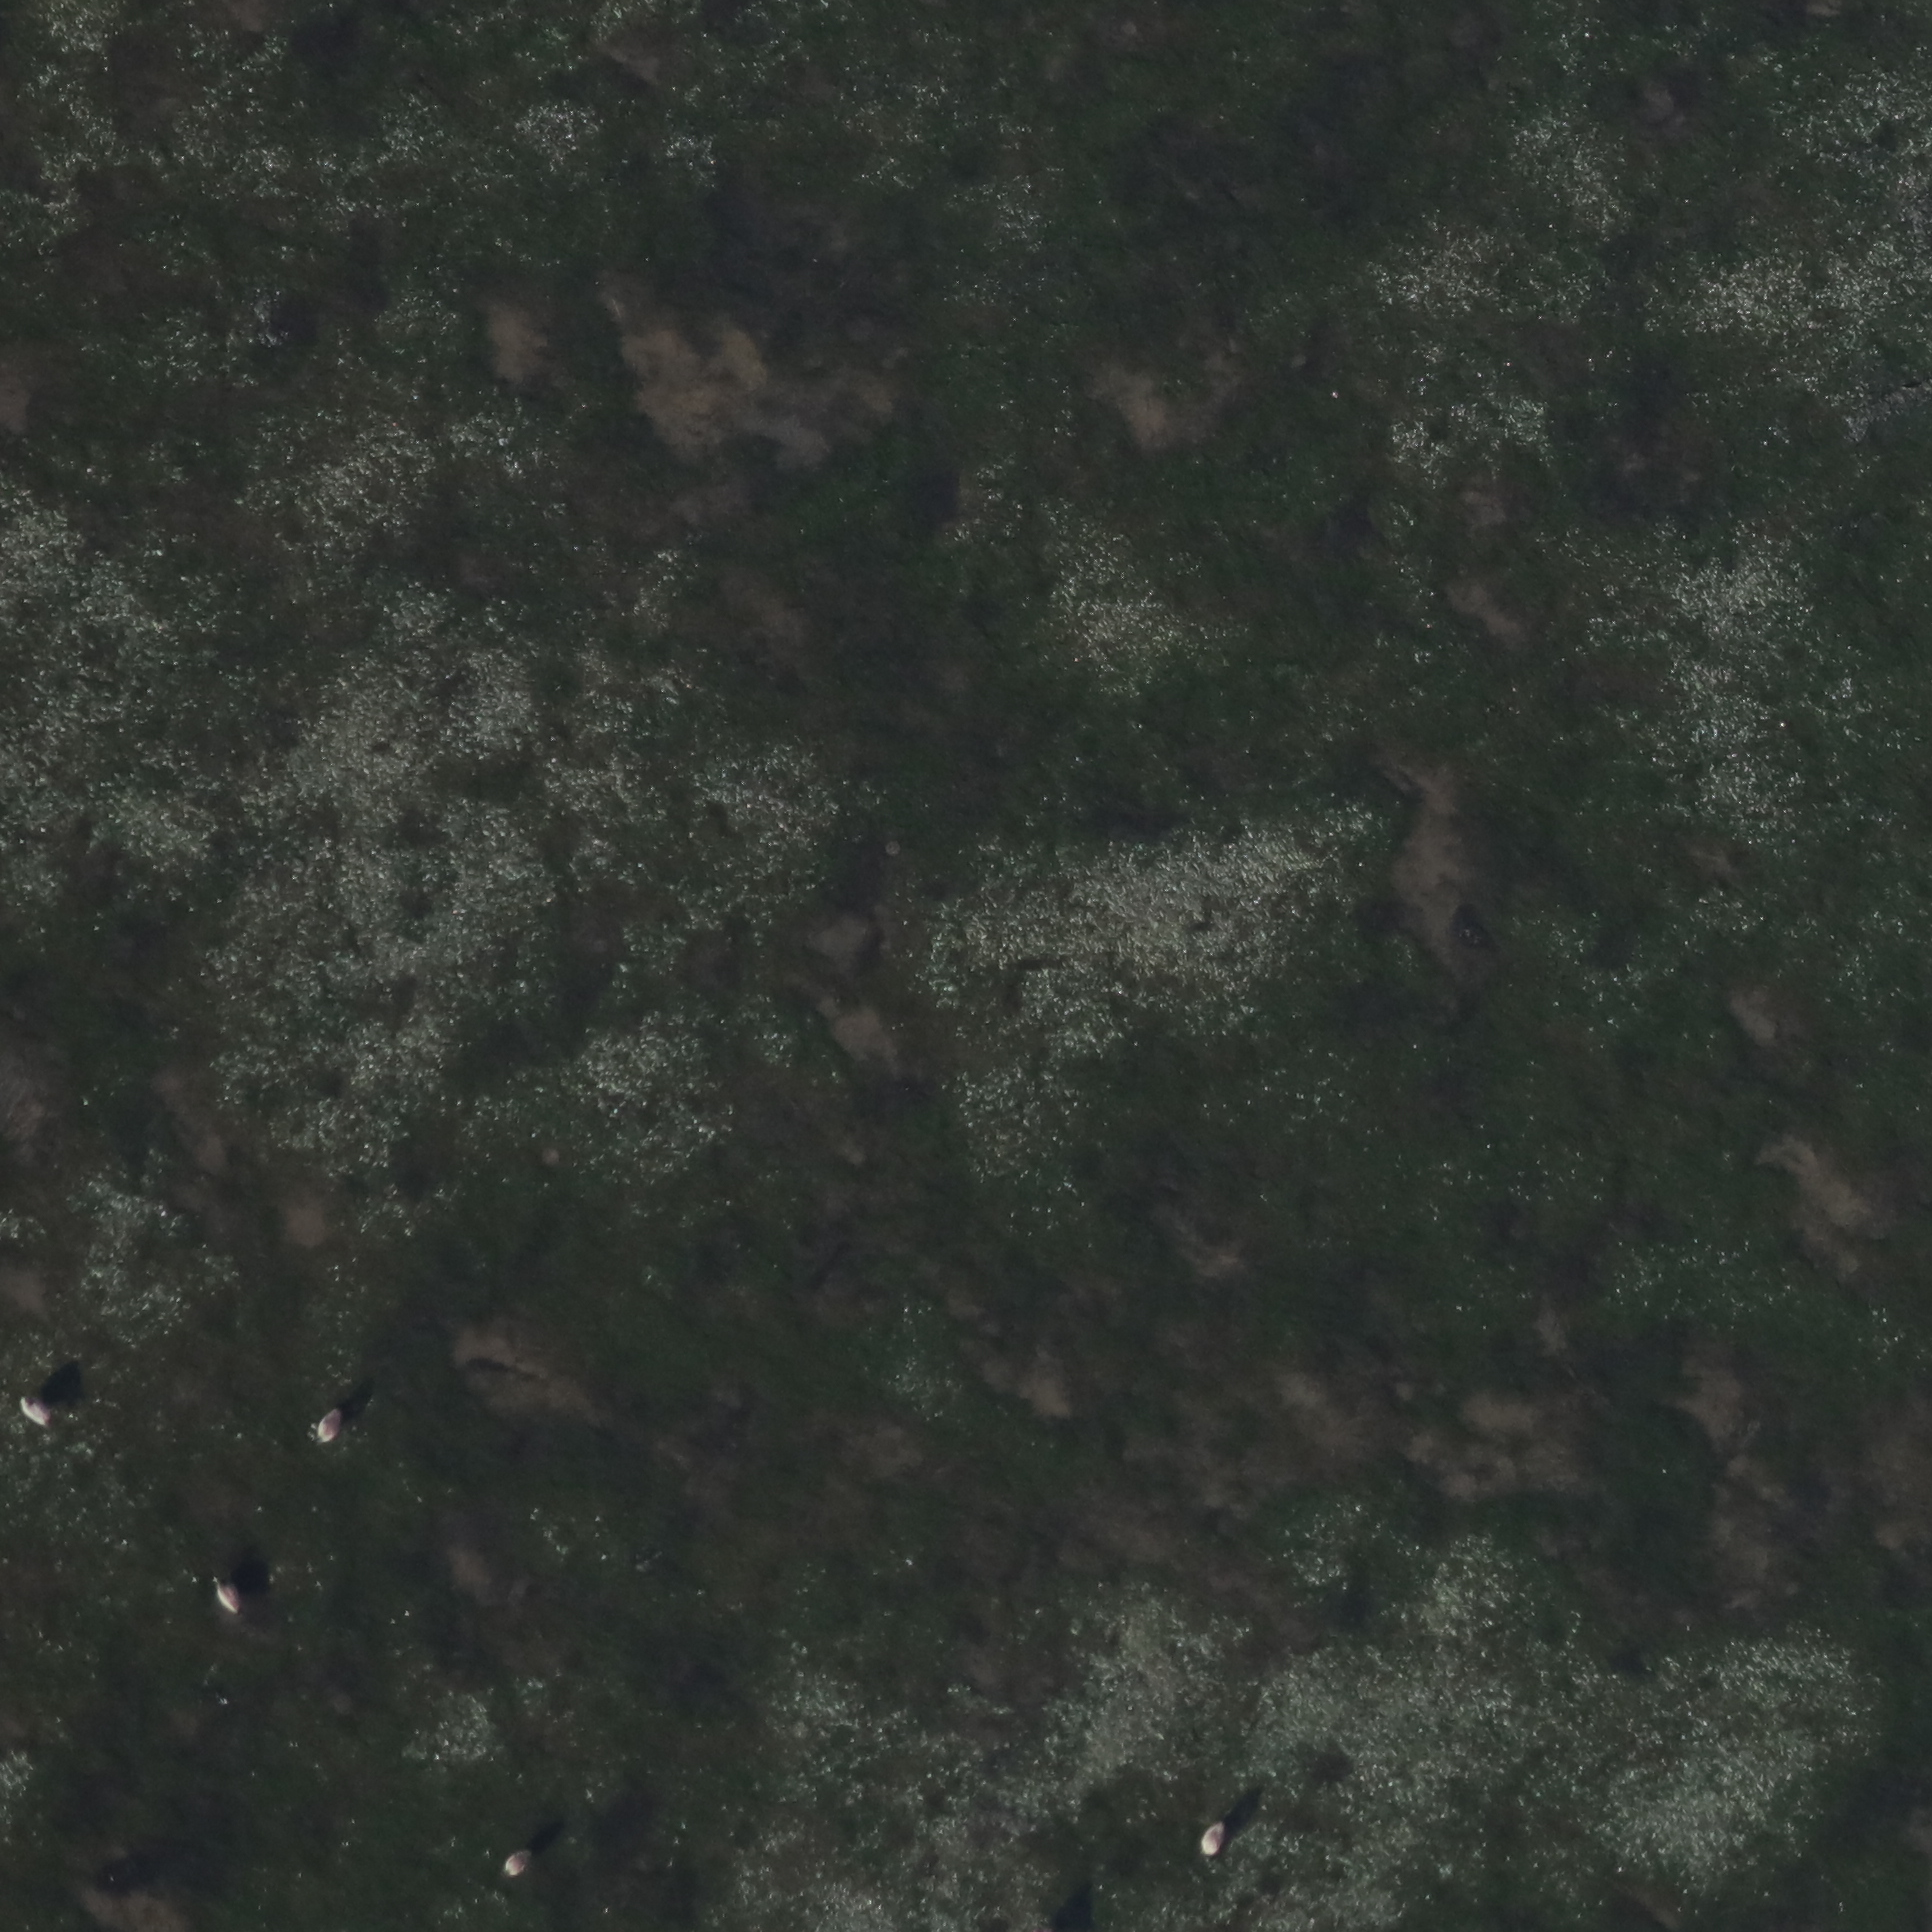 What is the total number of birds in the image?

5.